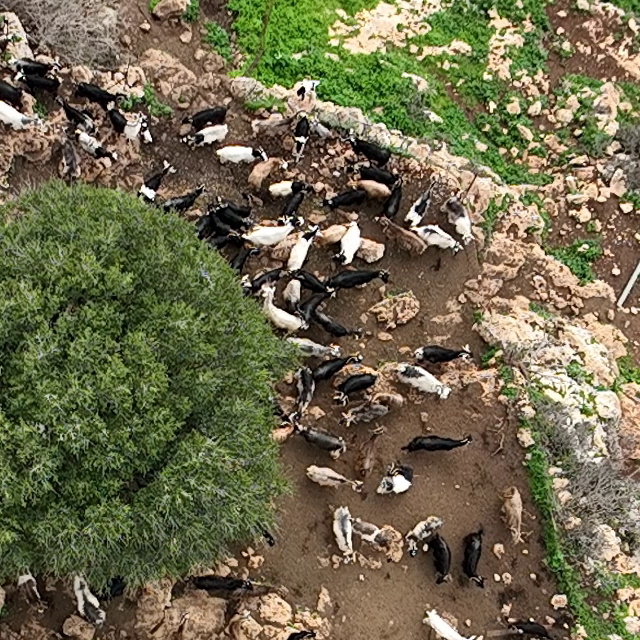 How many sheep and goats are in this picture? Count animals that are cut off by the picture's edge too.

83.